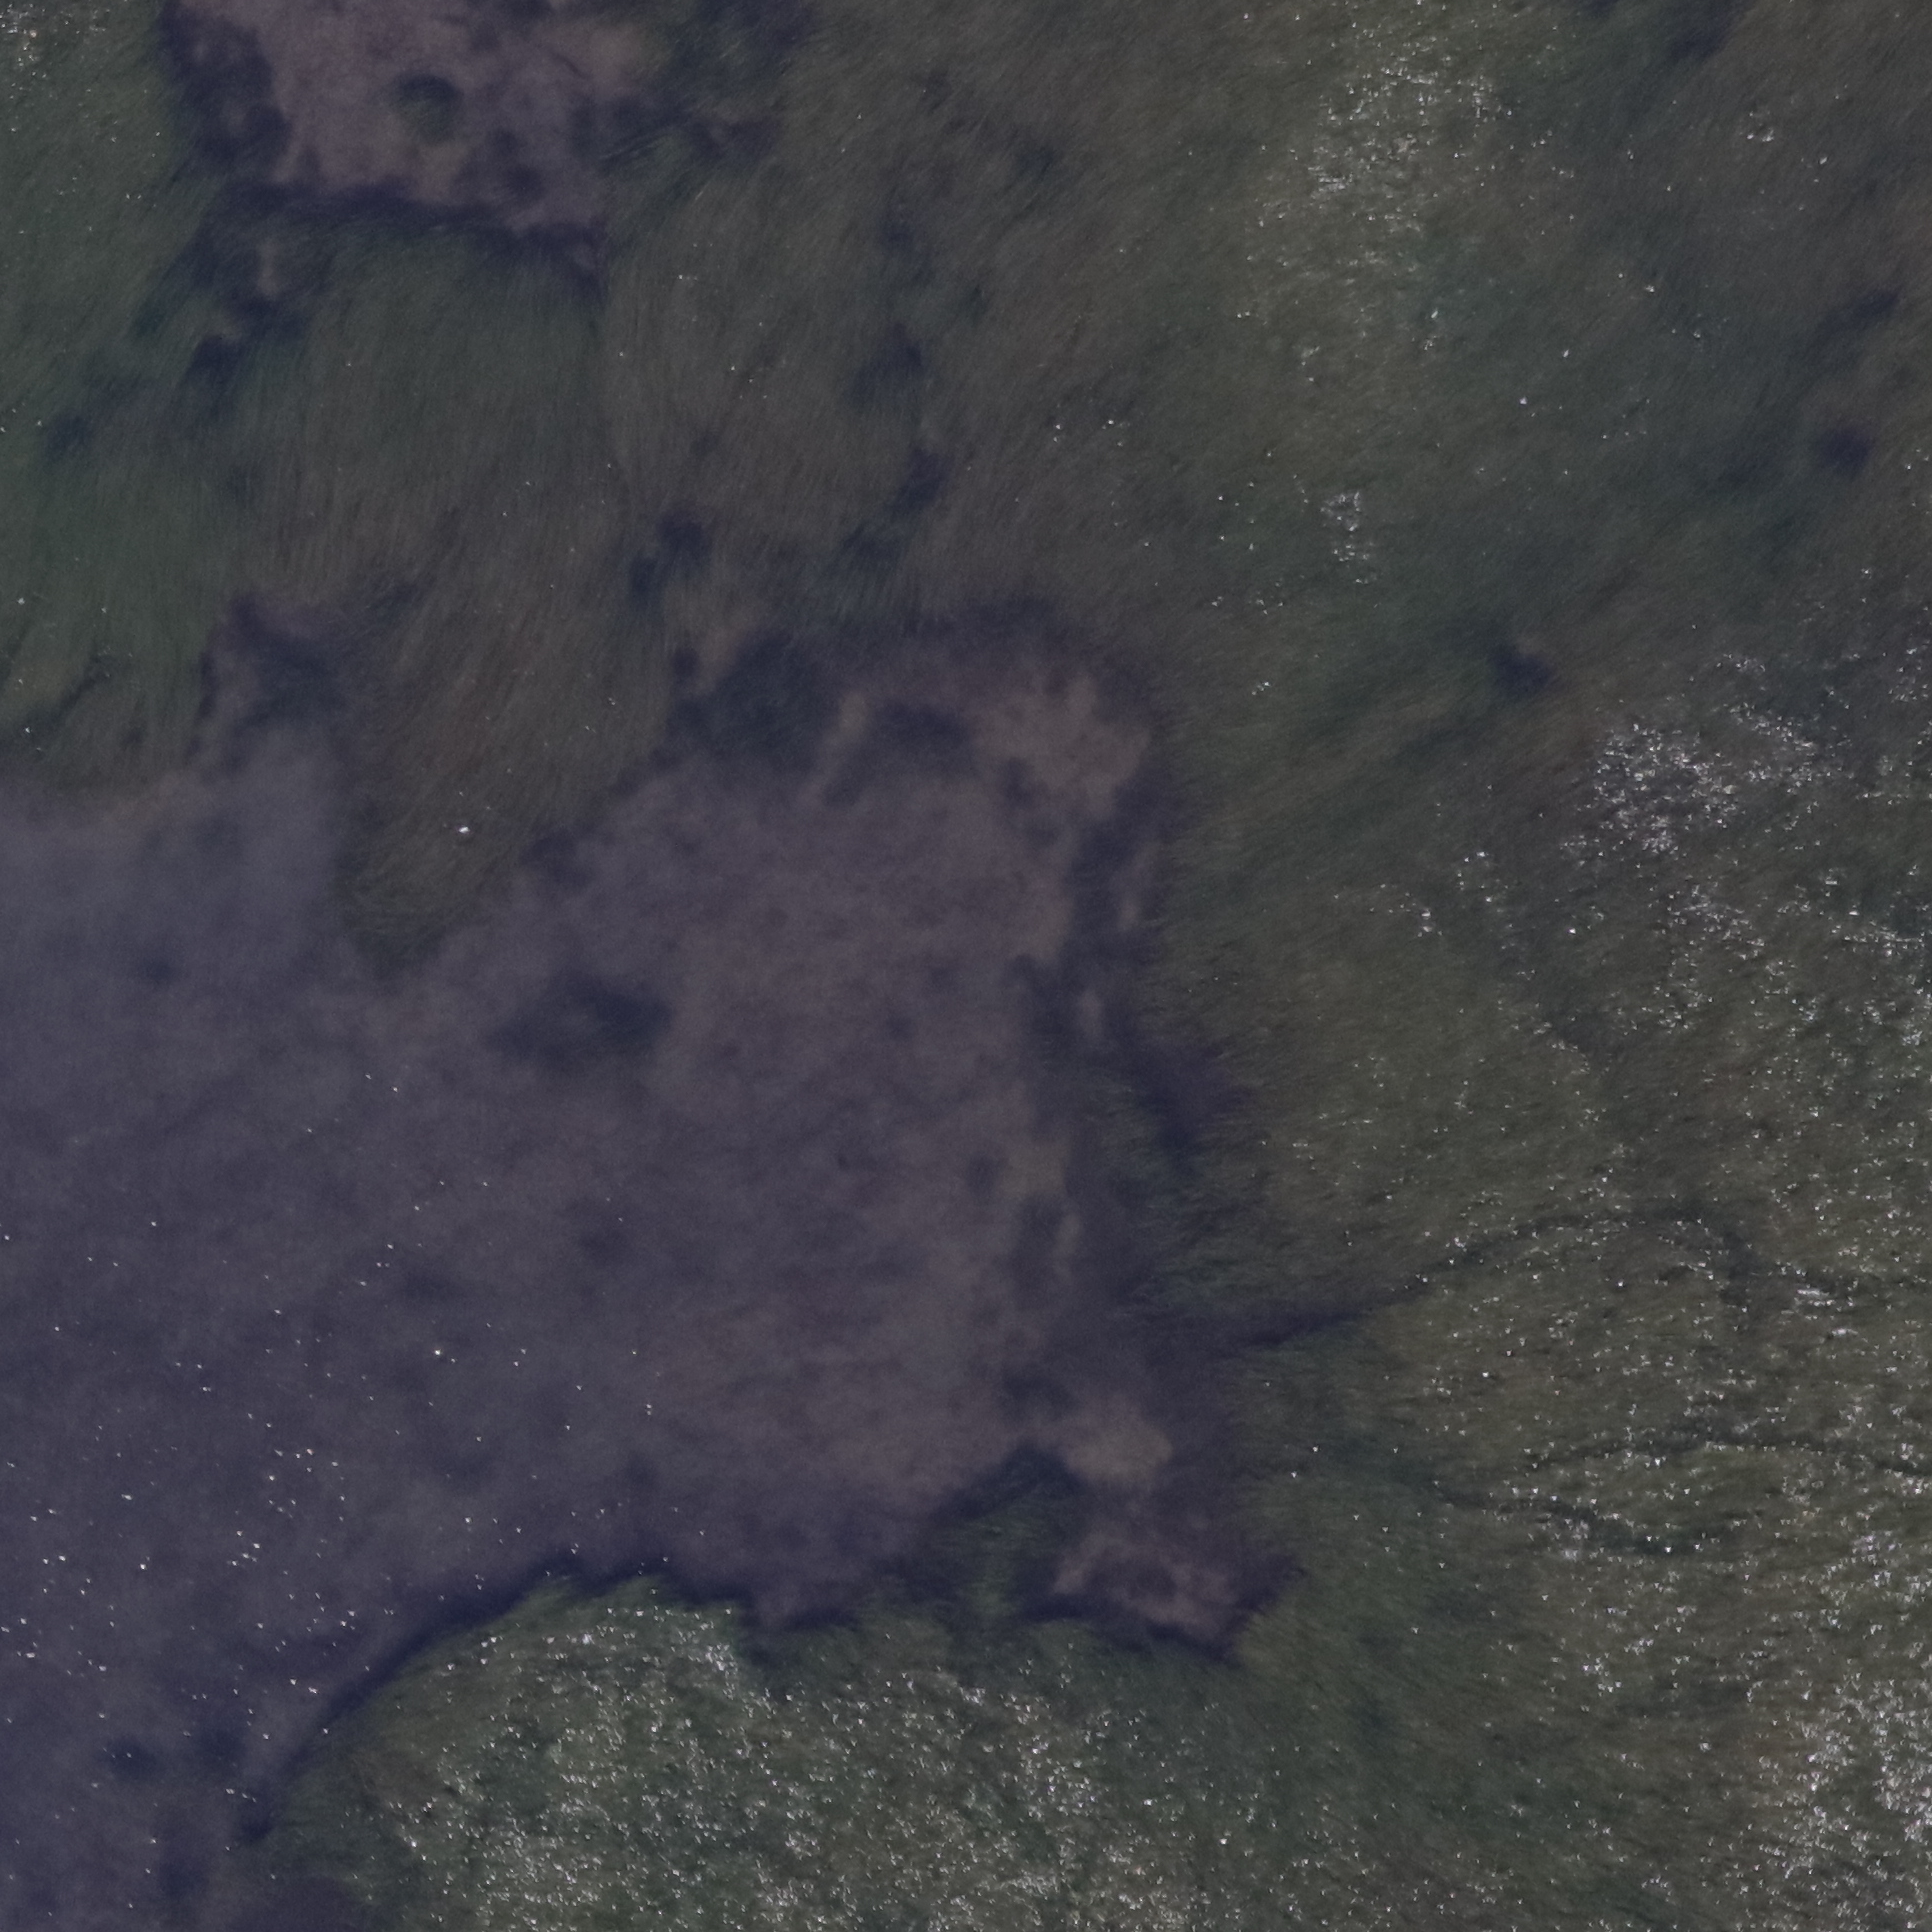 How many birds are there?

0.